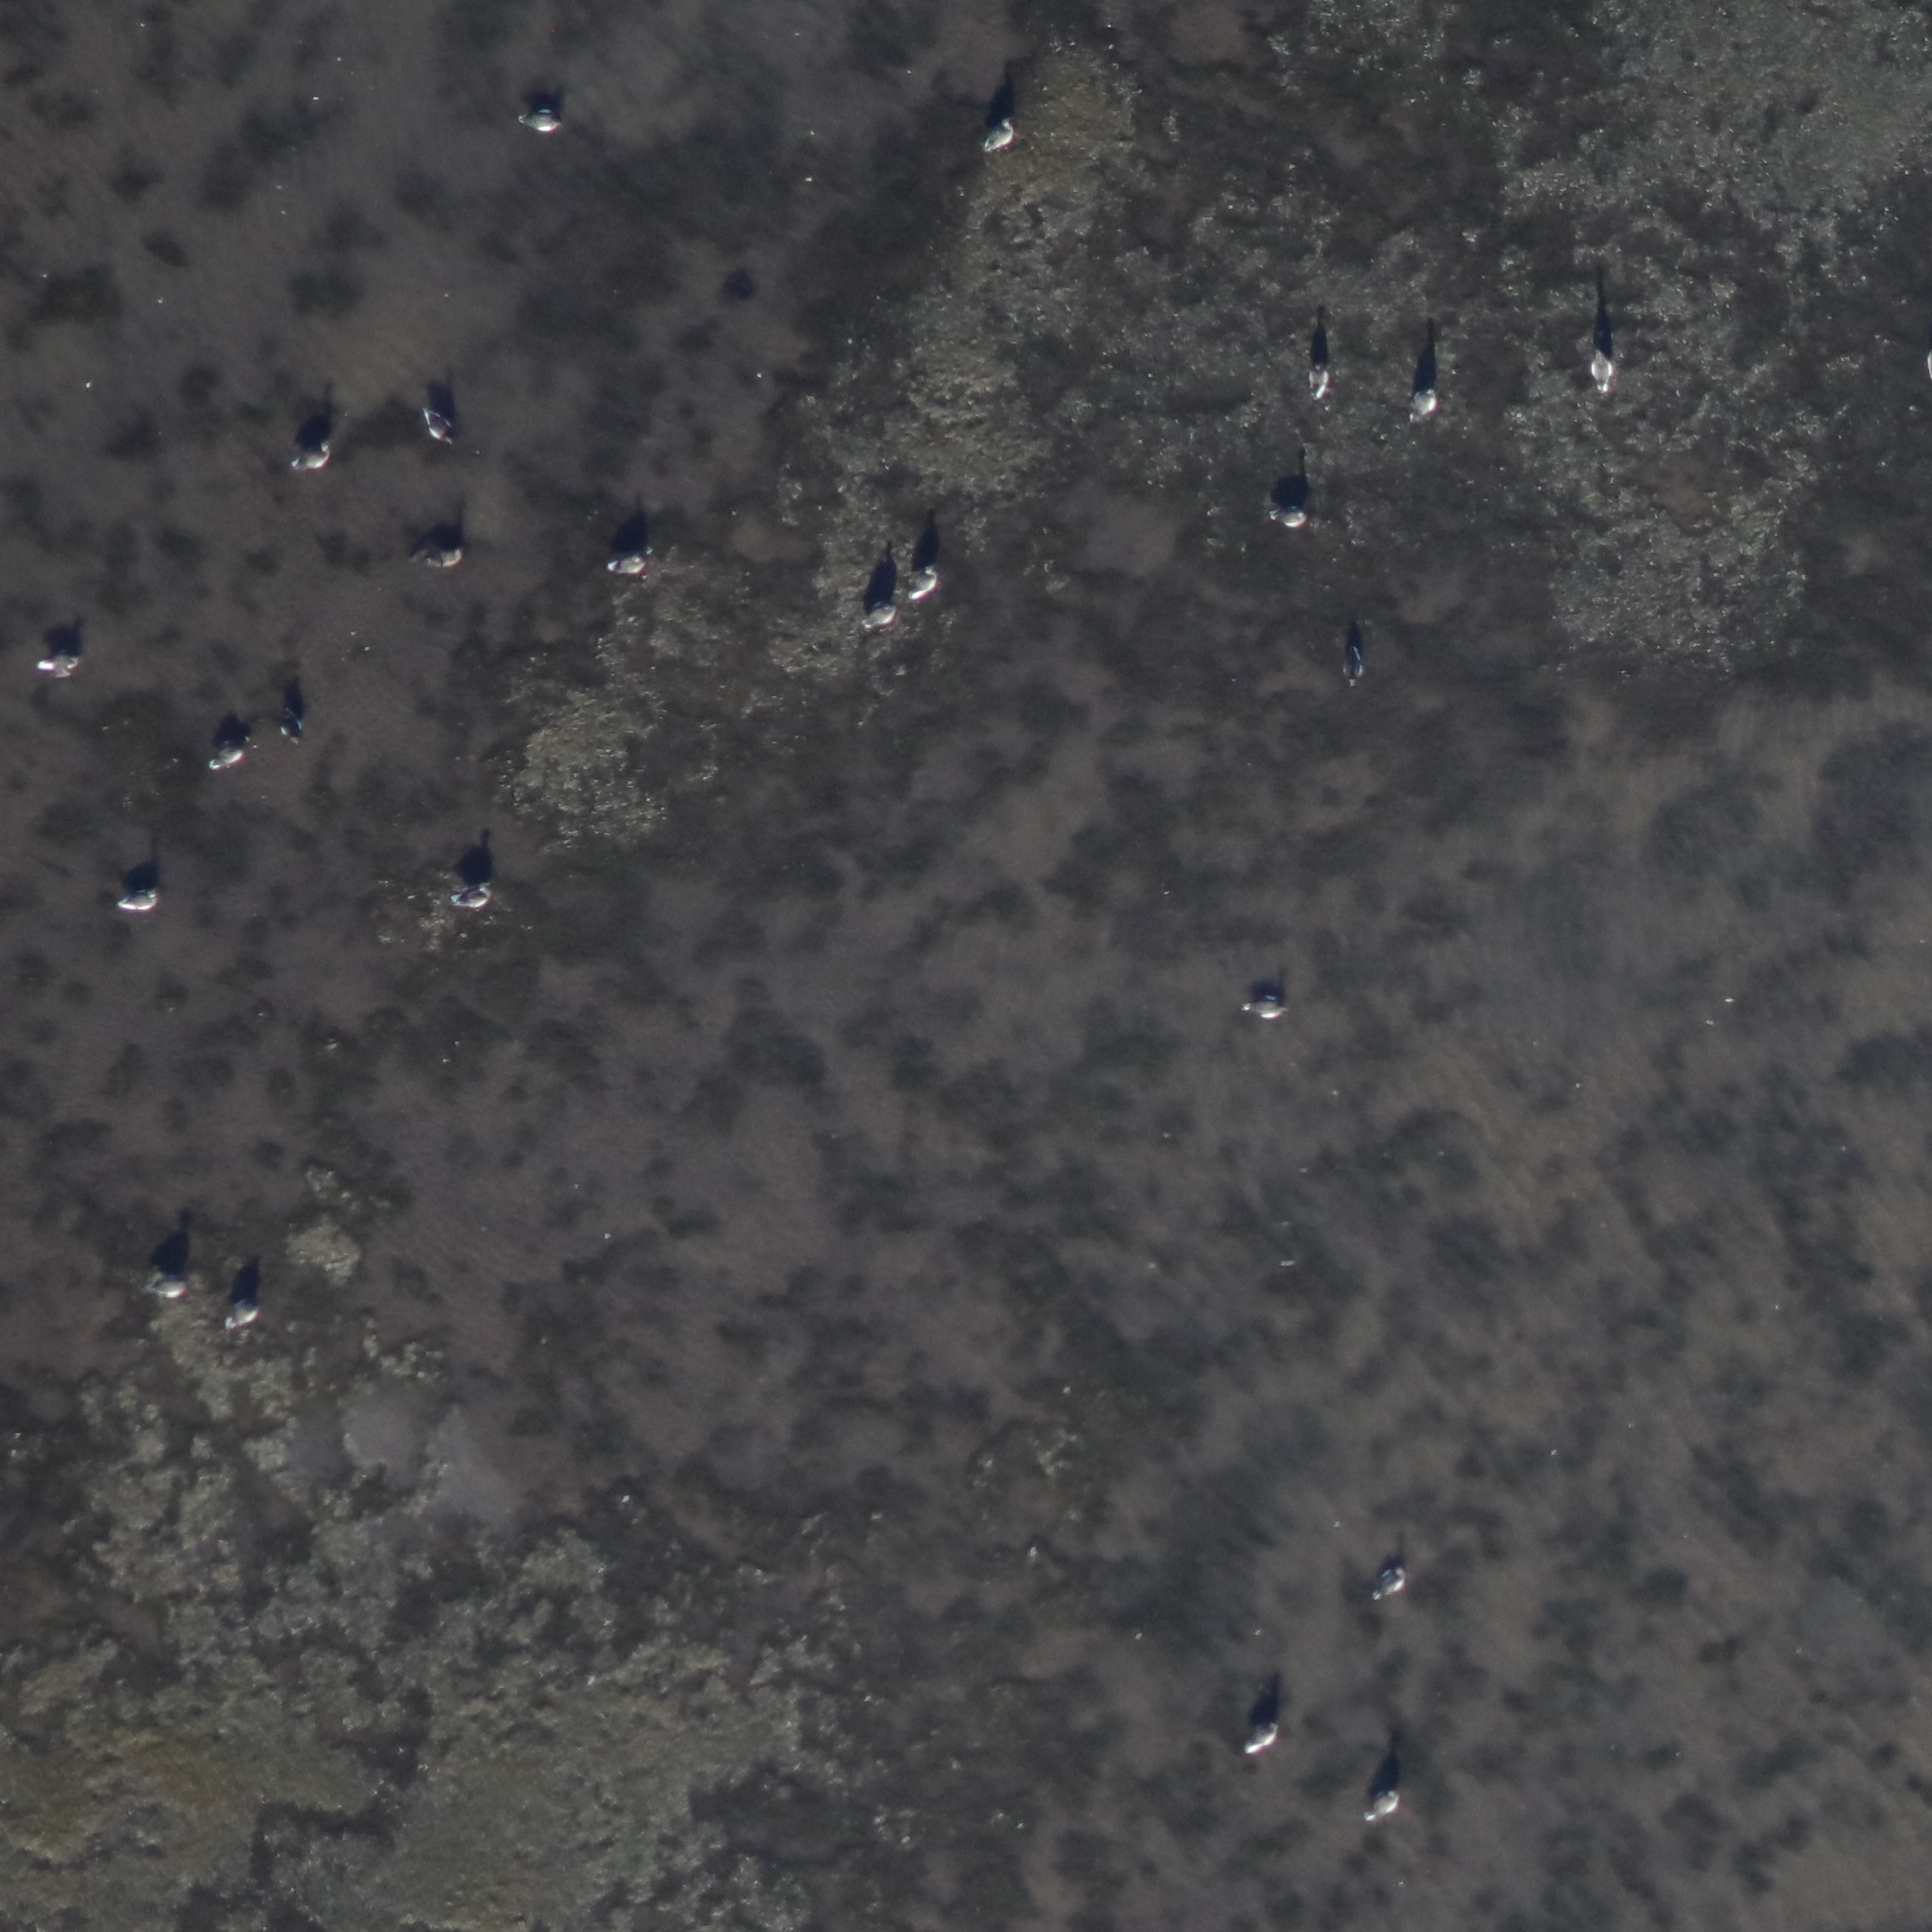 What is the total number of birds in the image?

24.